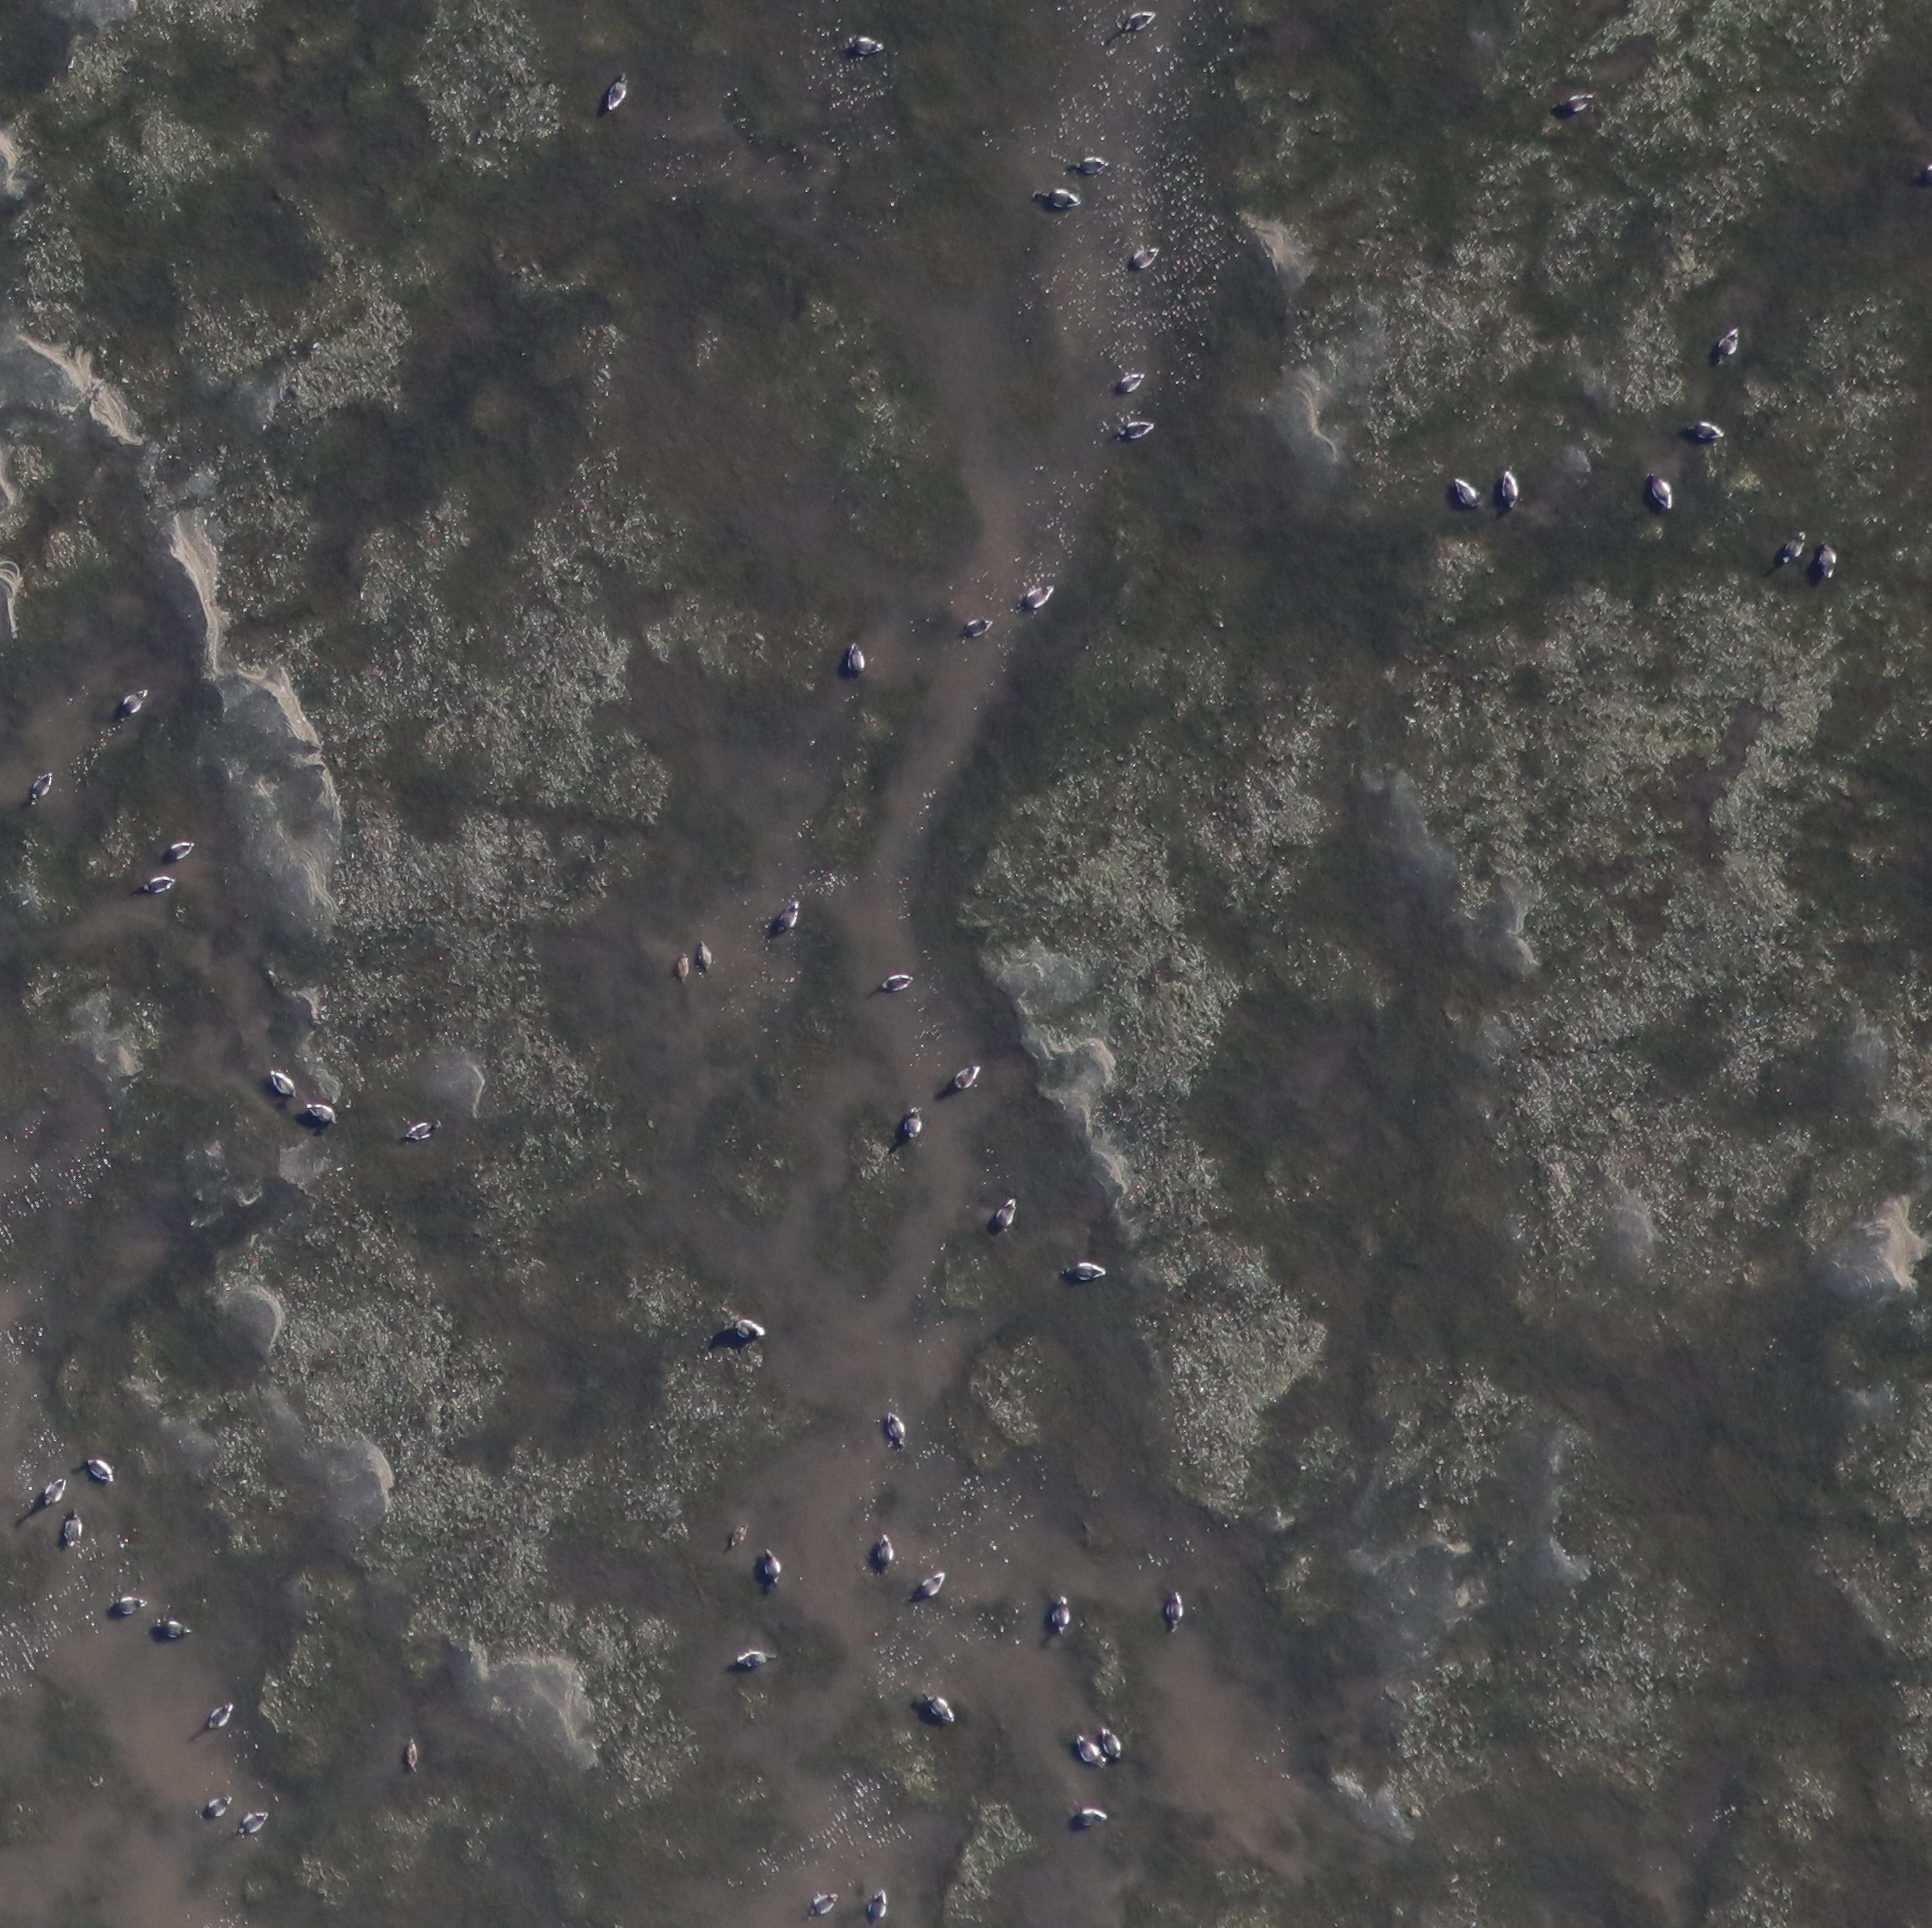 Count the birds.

58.